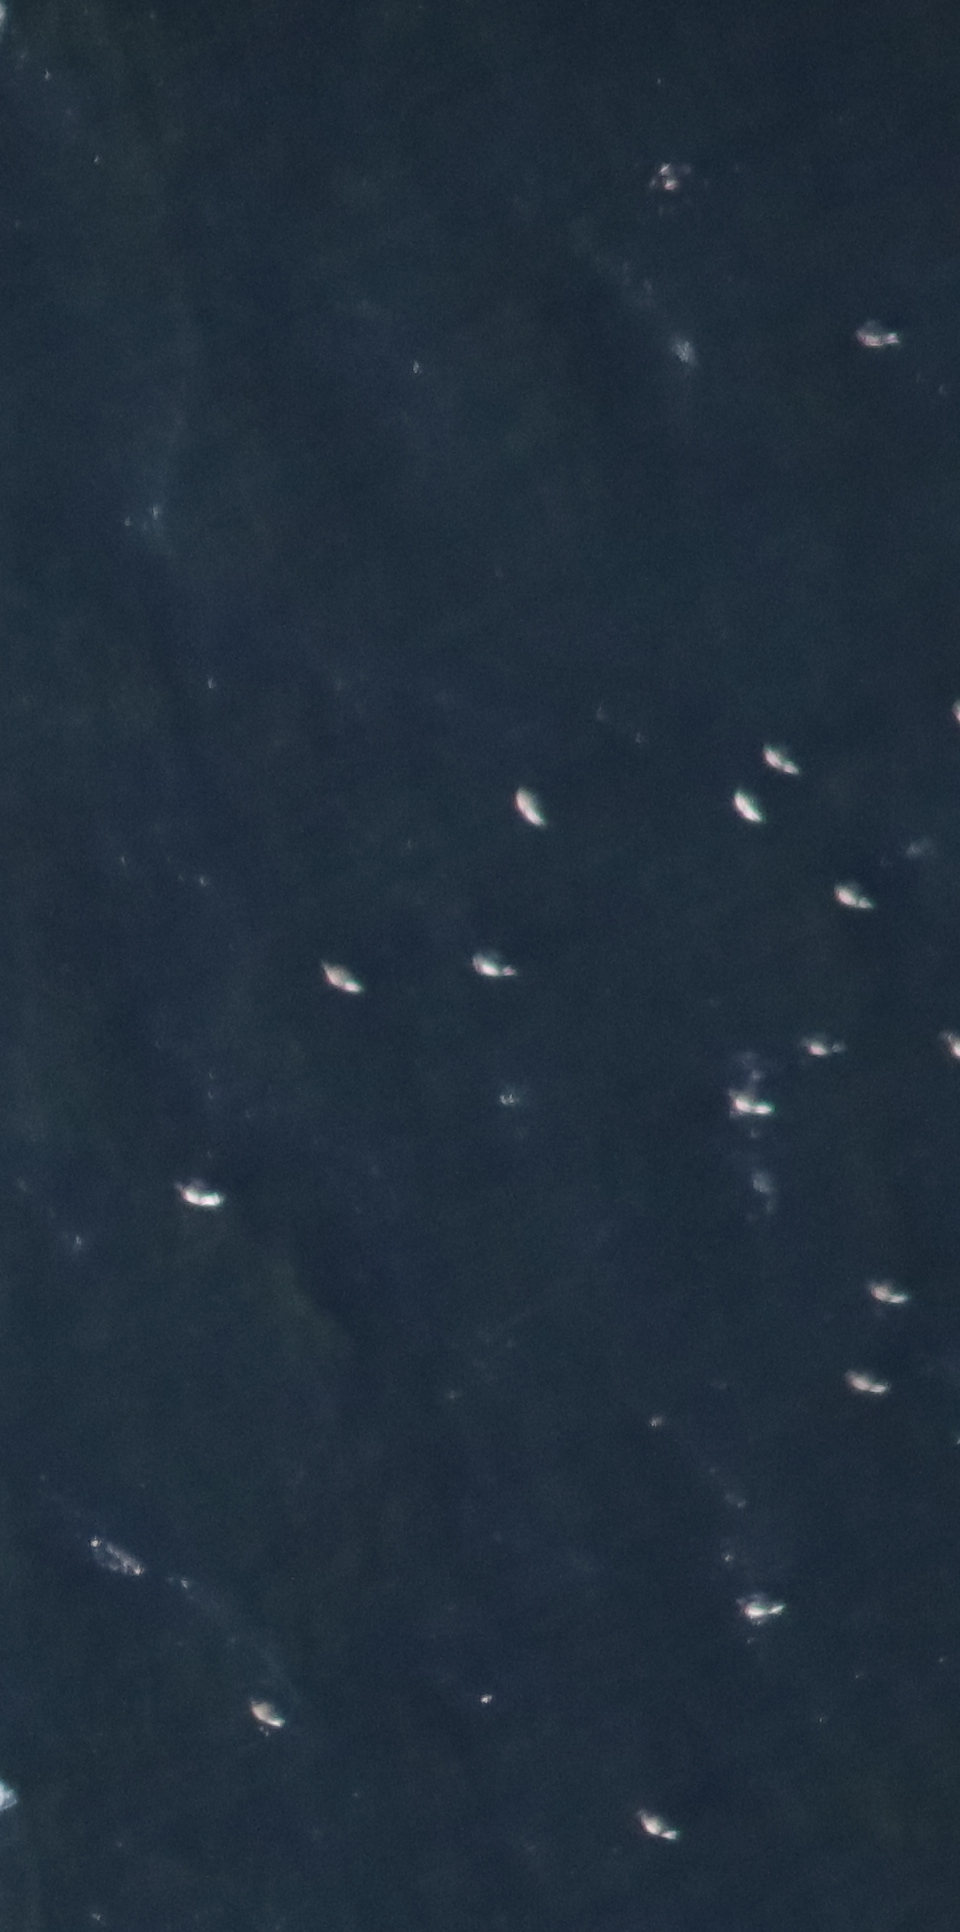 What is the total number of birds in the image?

16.